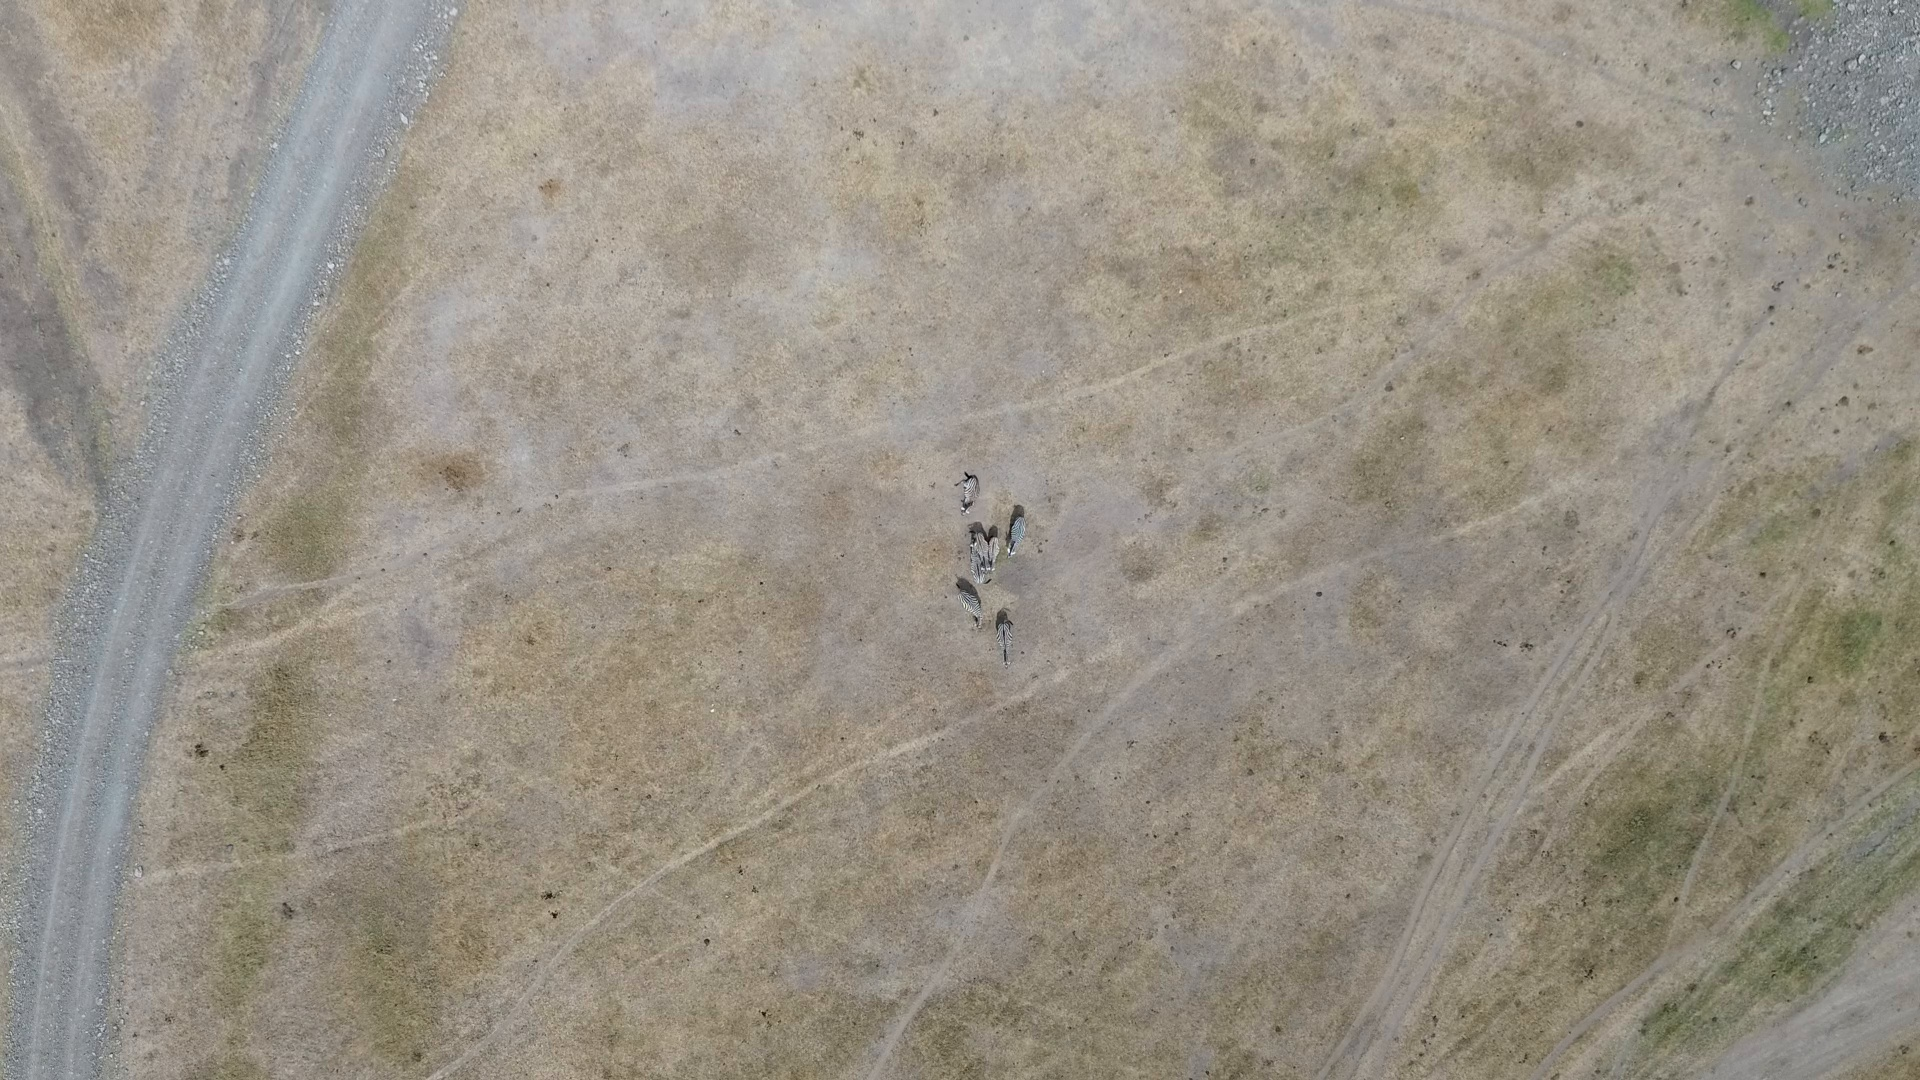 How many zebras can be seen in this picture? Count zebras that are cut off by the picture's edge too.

7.